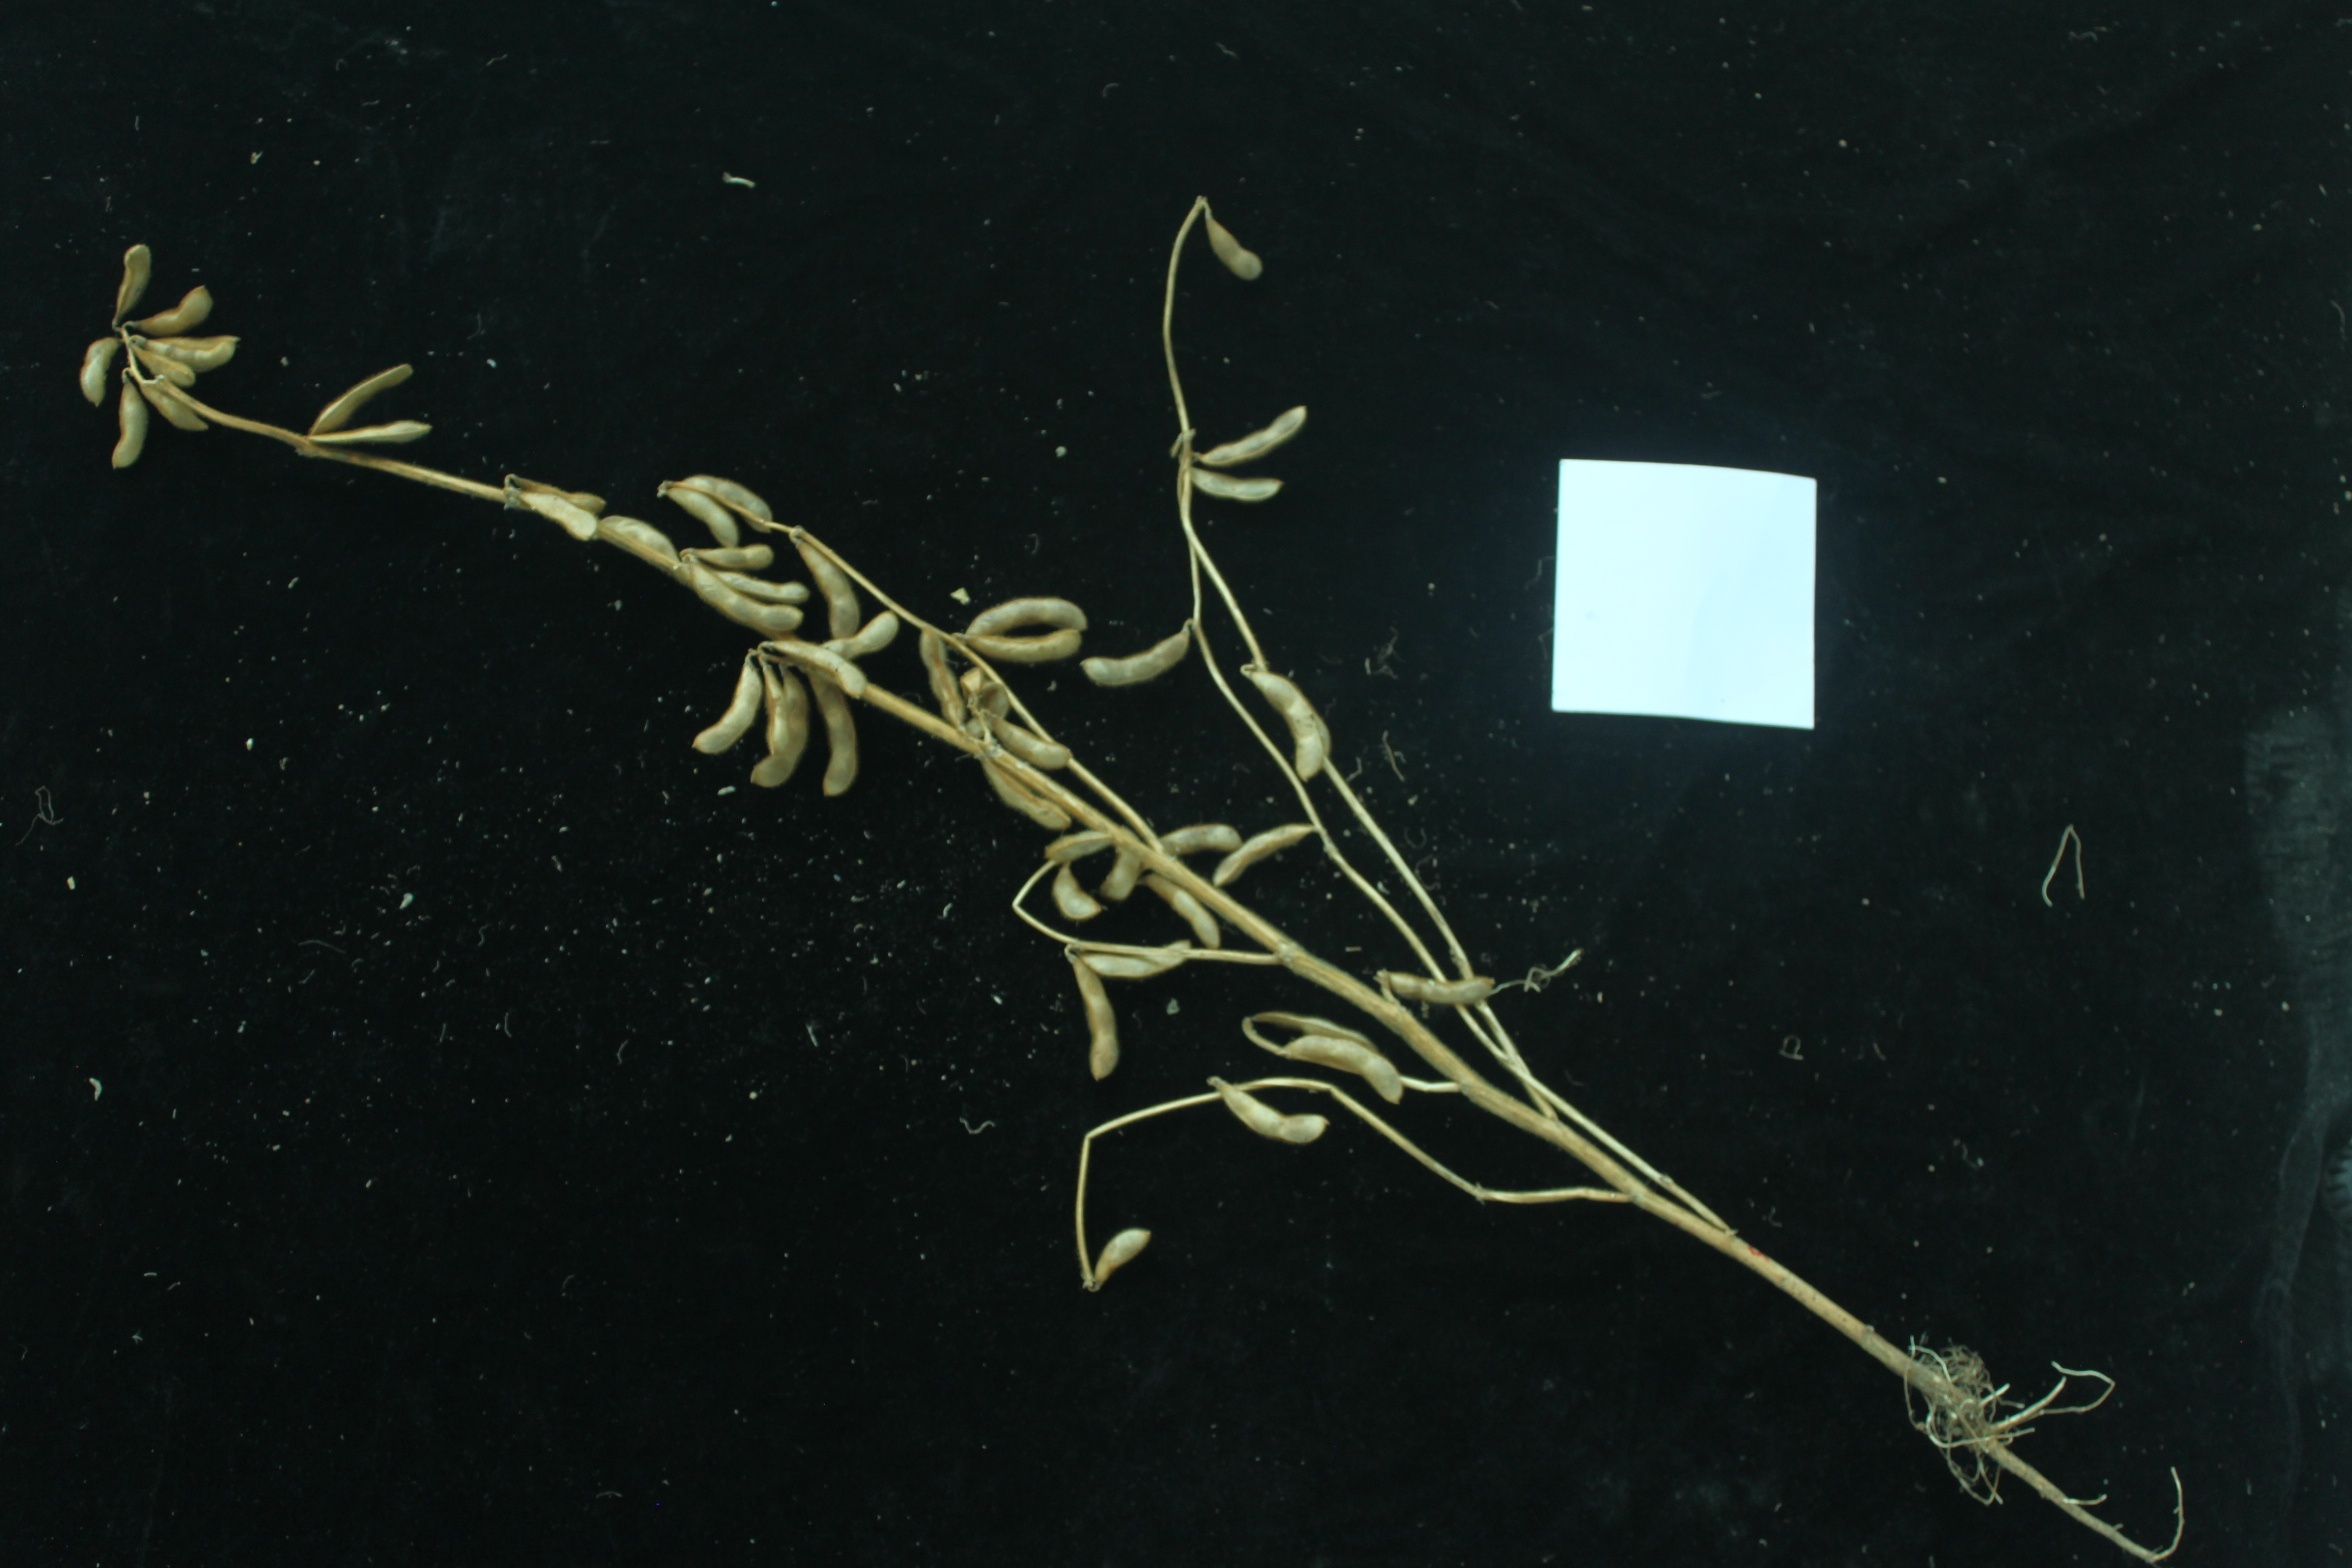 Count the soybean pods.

50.